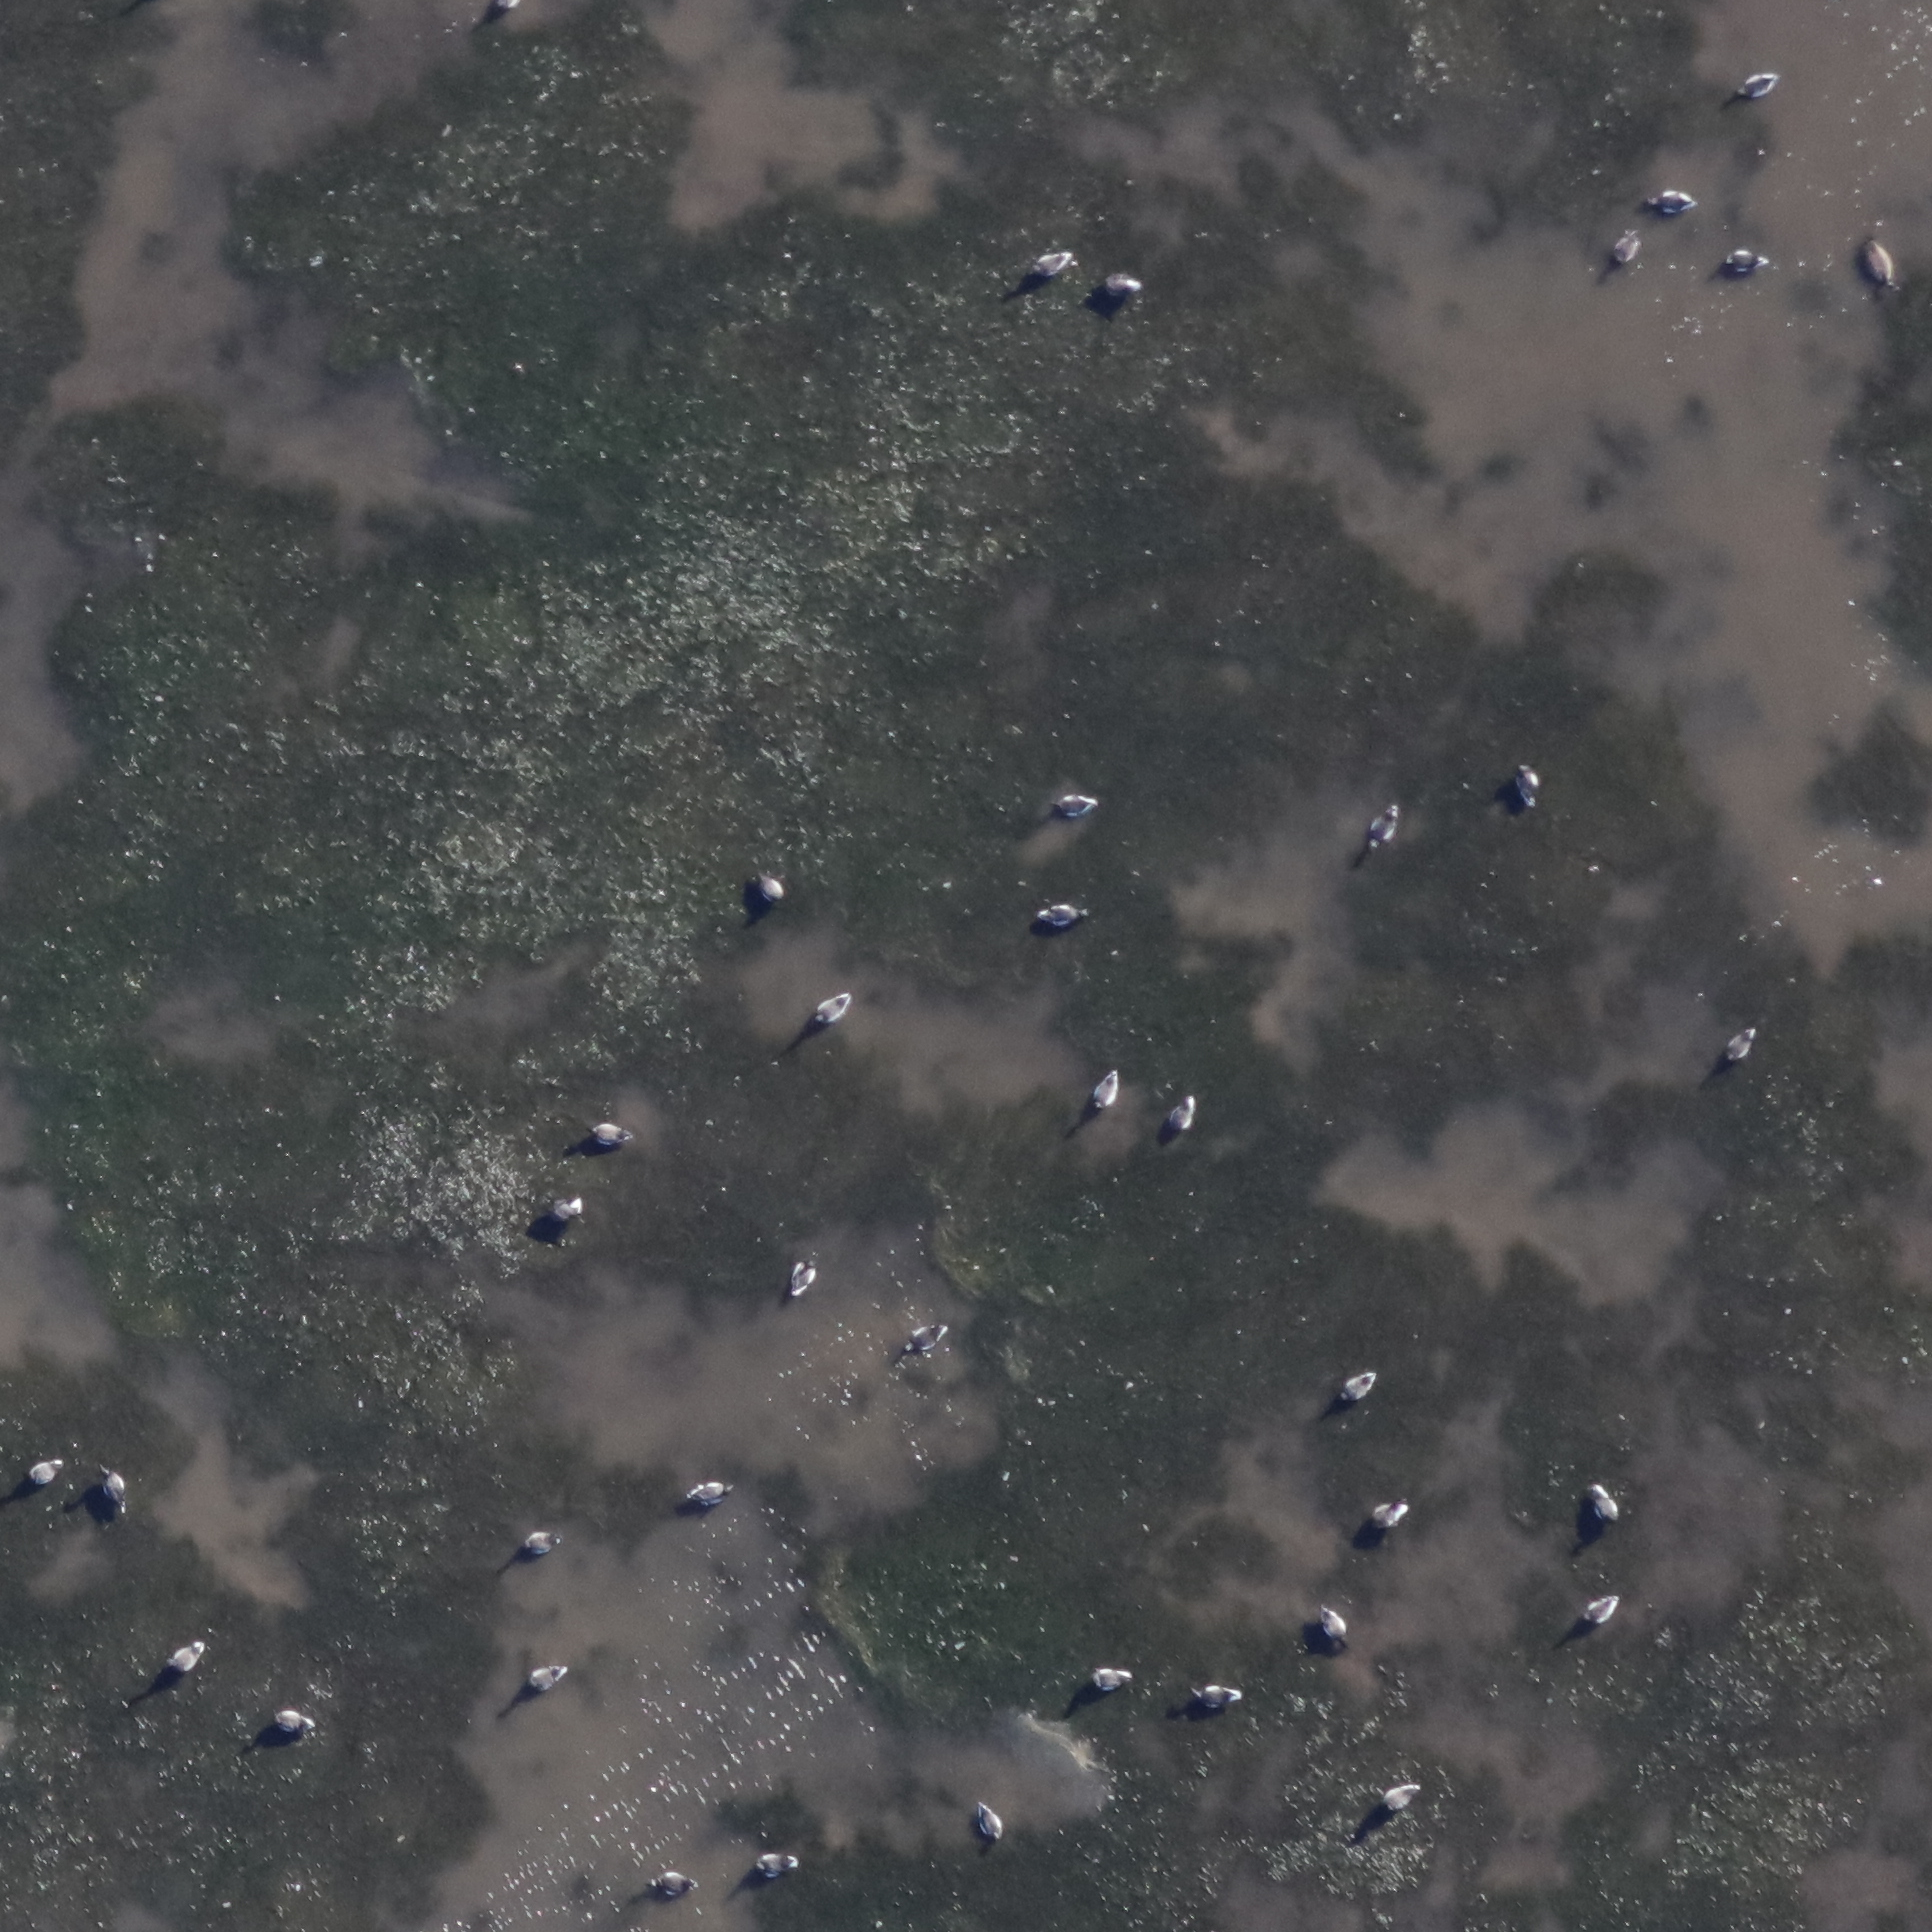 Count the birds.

38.